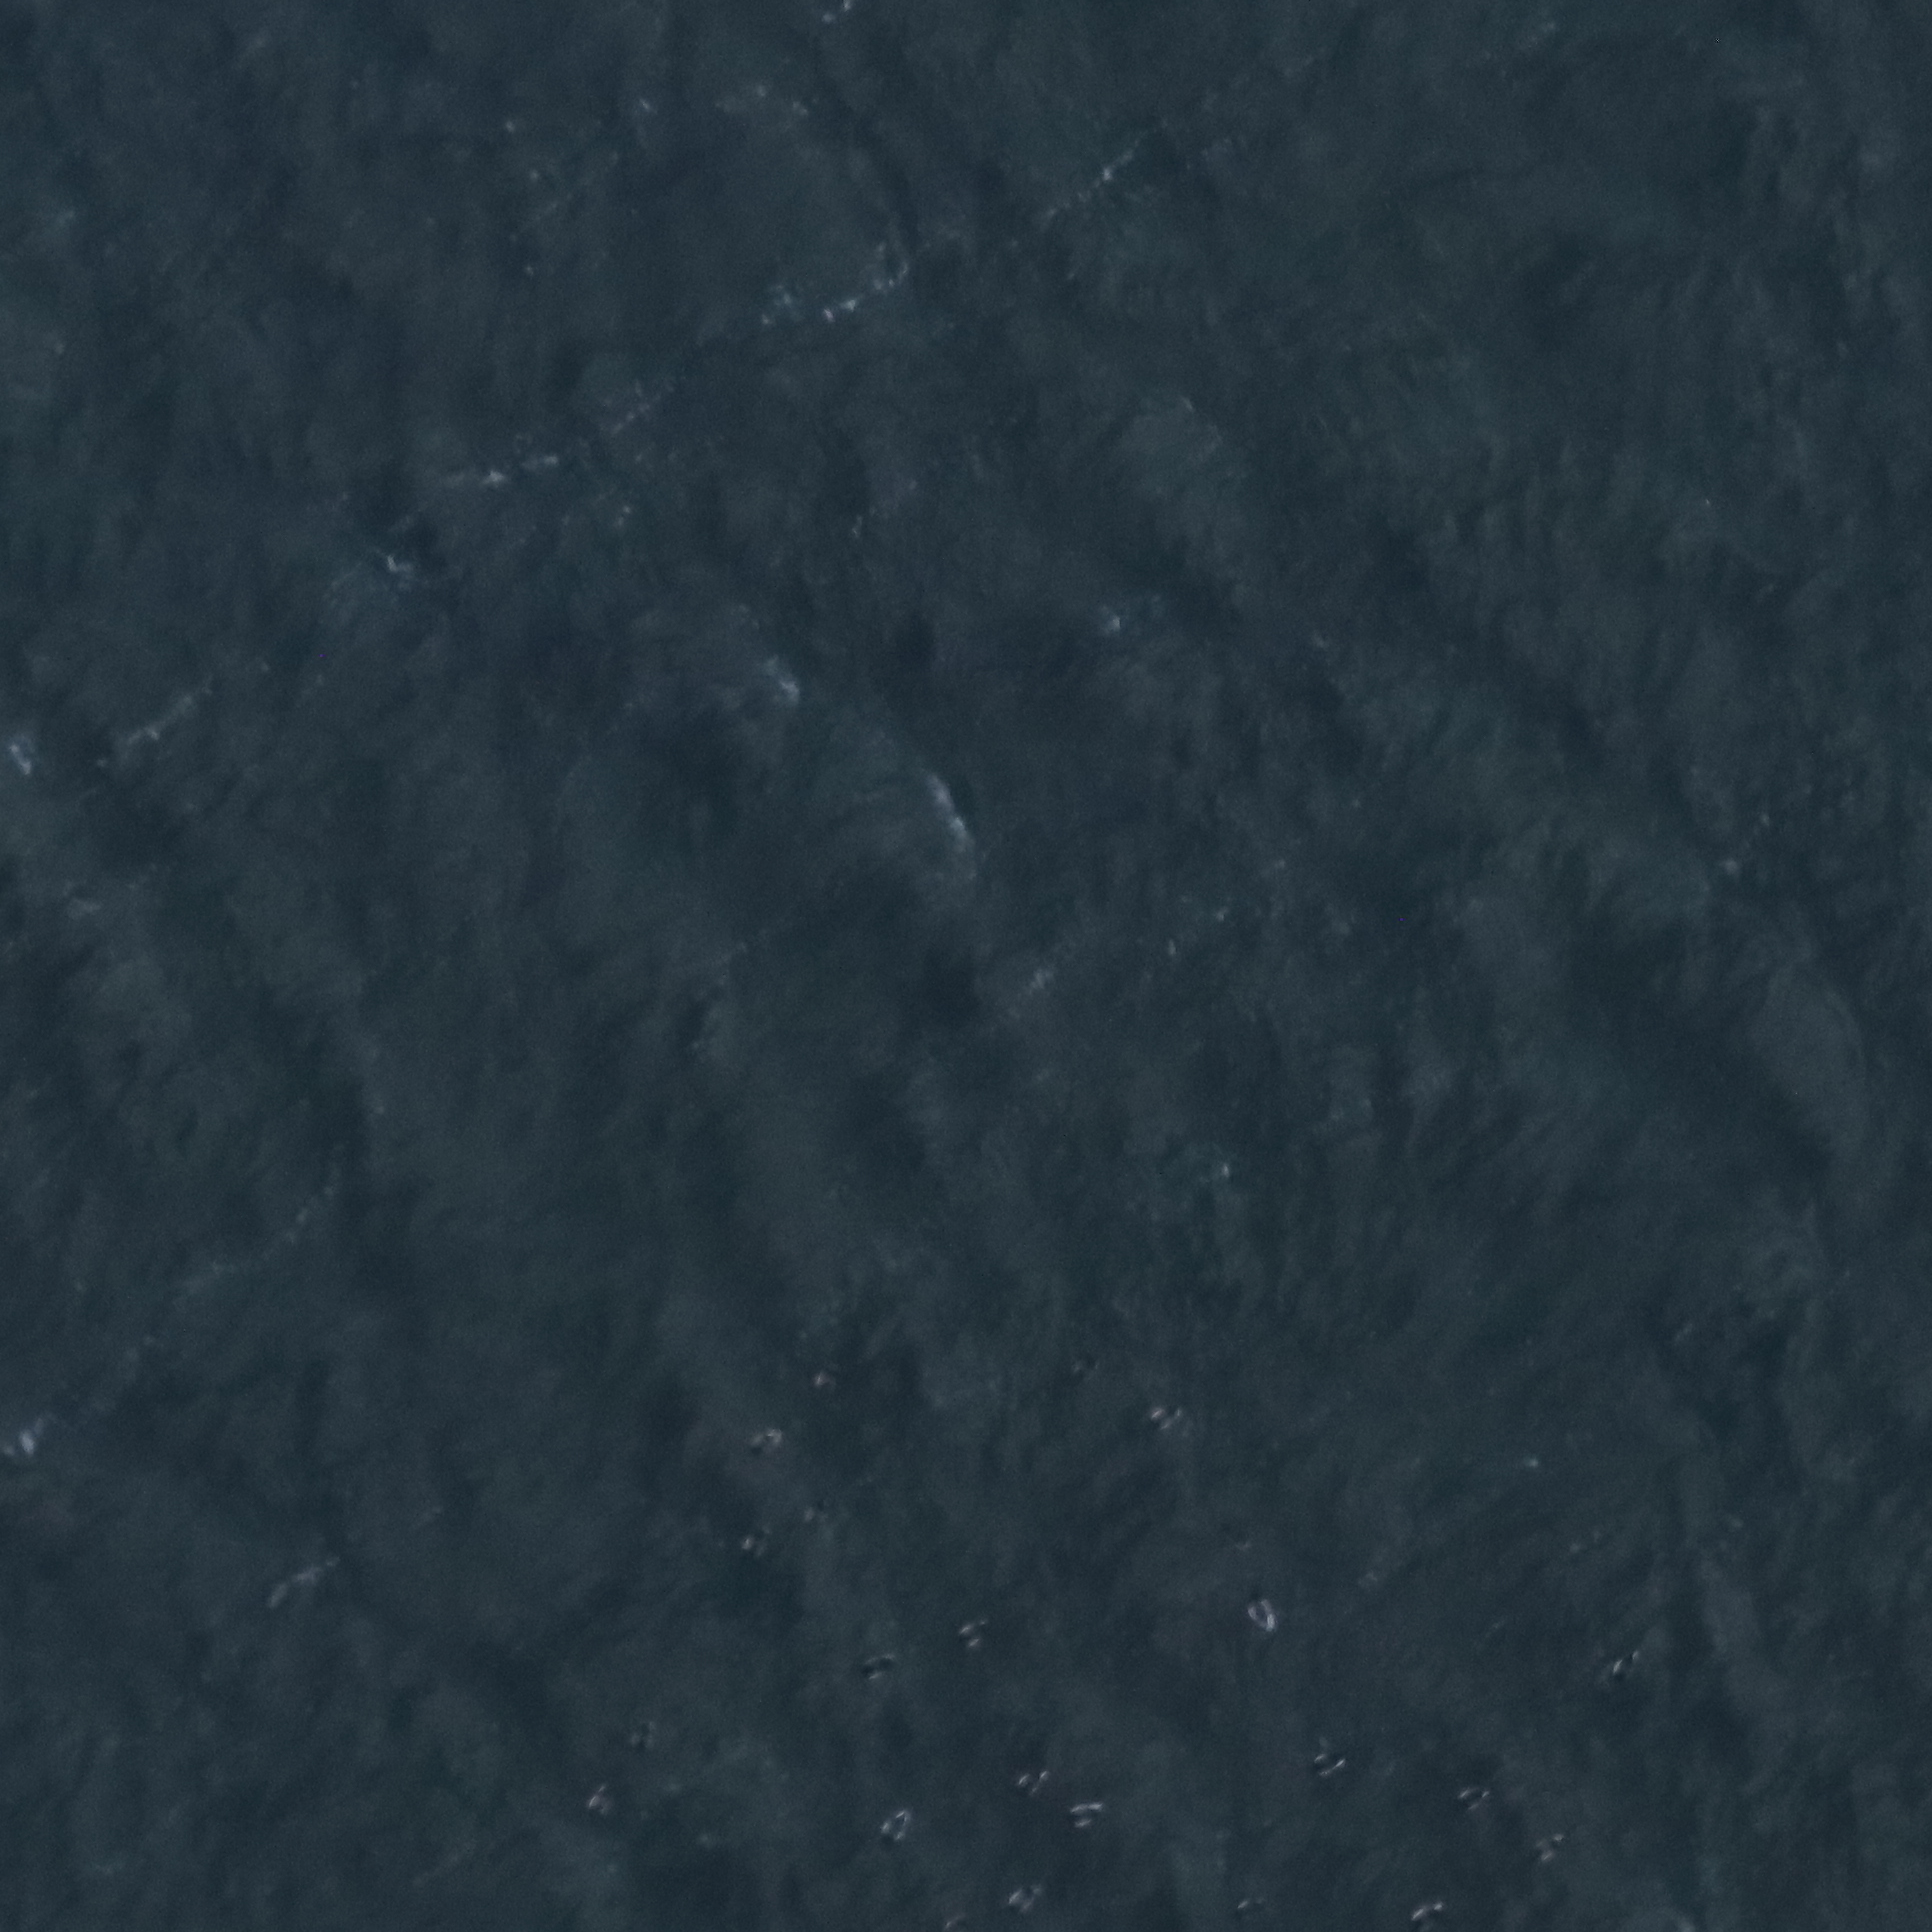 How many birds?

23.